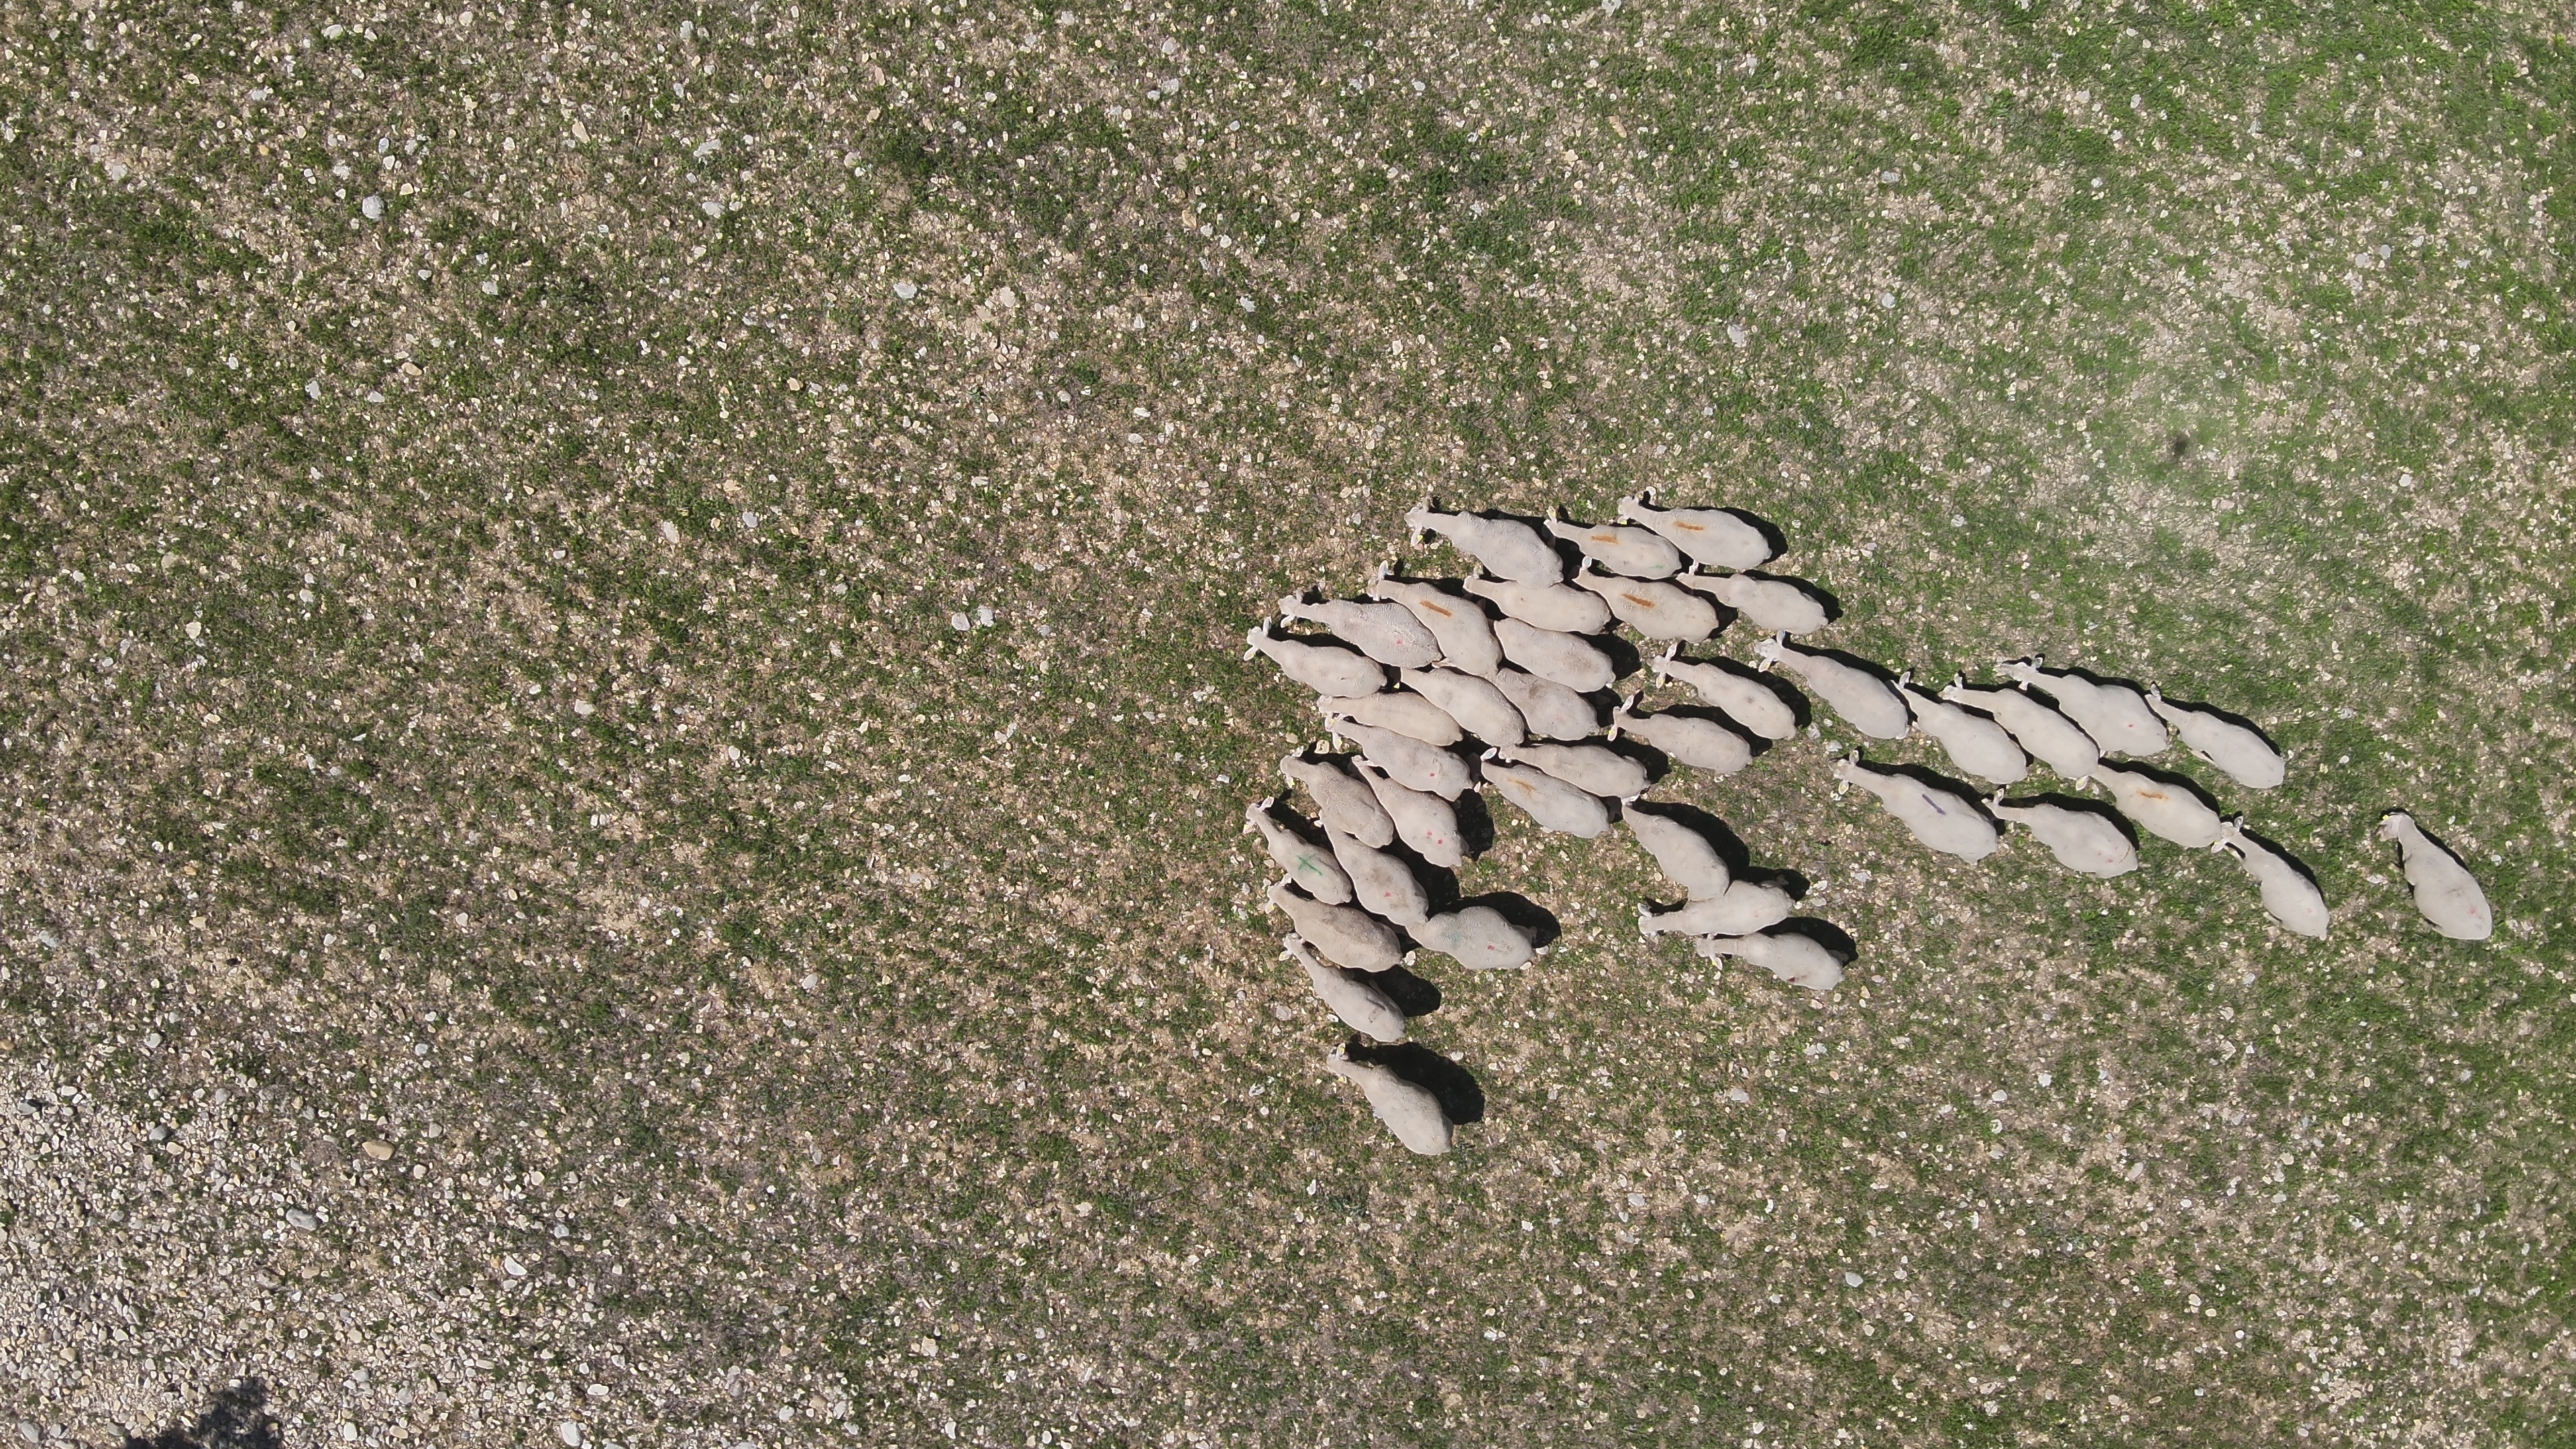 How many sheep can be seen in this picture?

39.